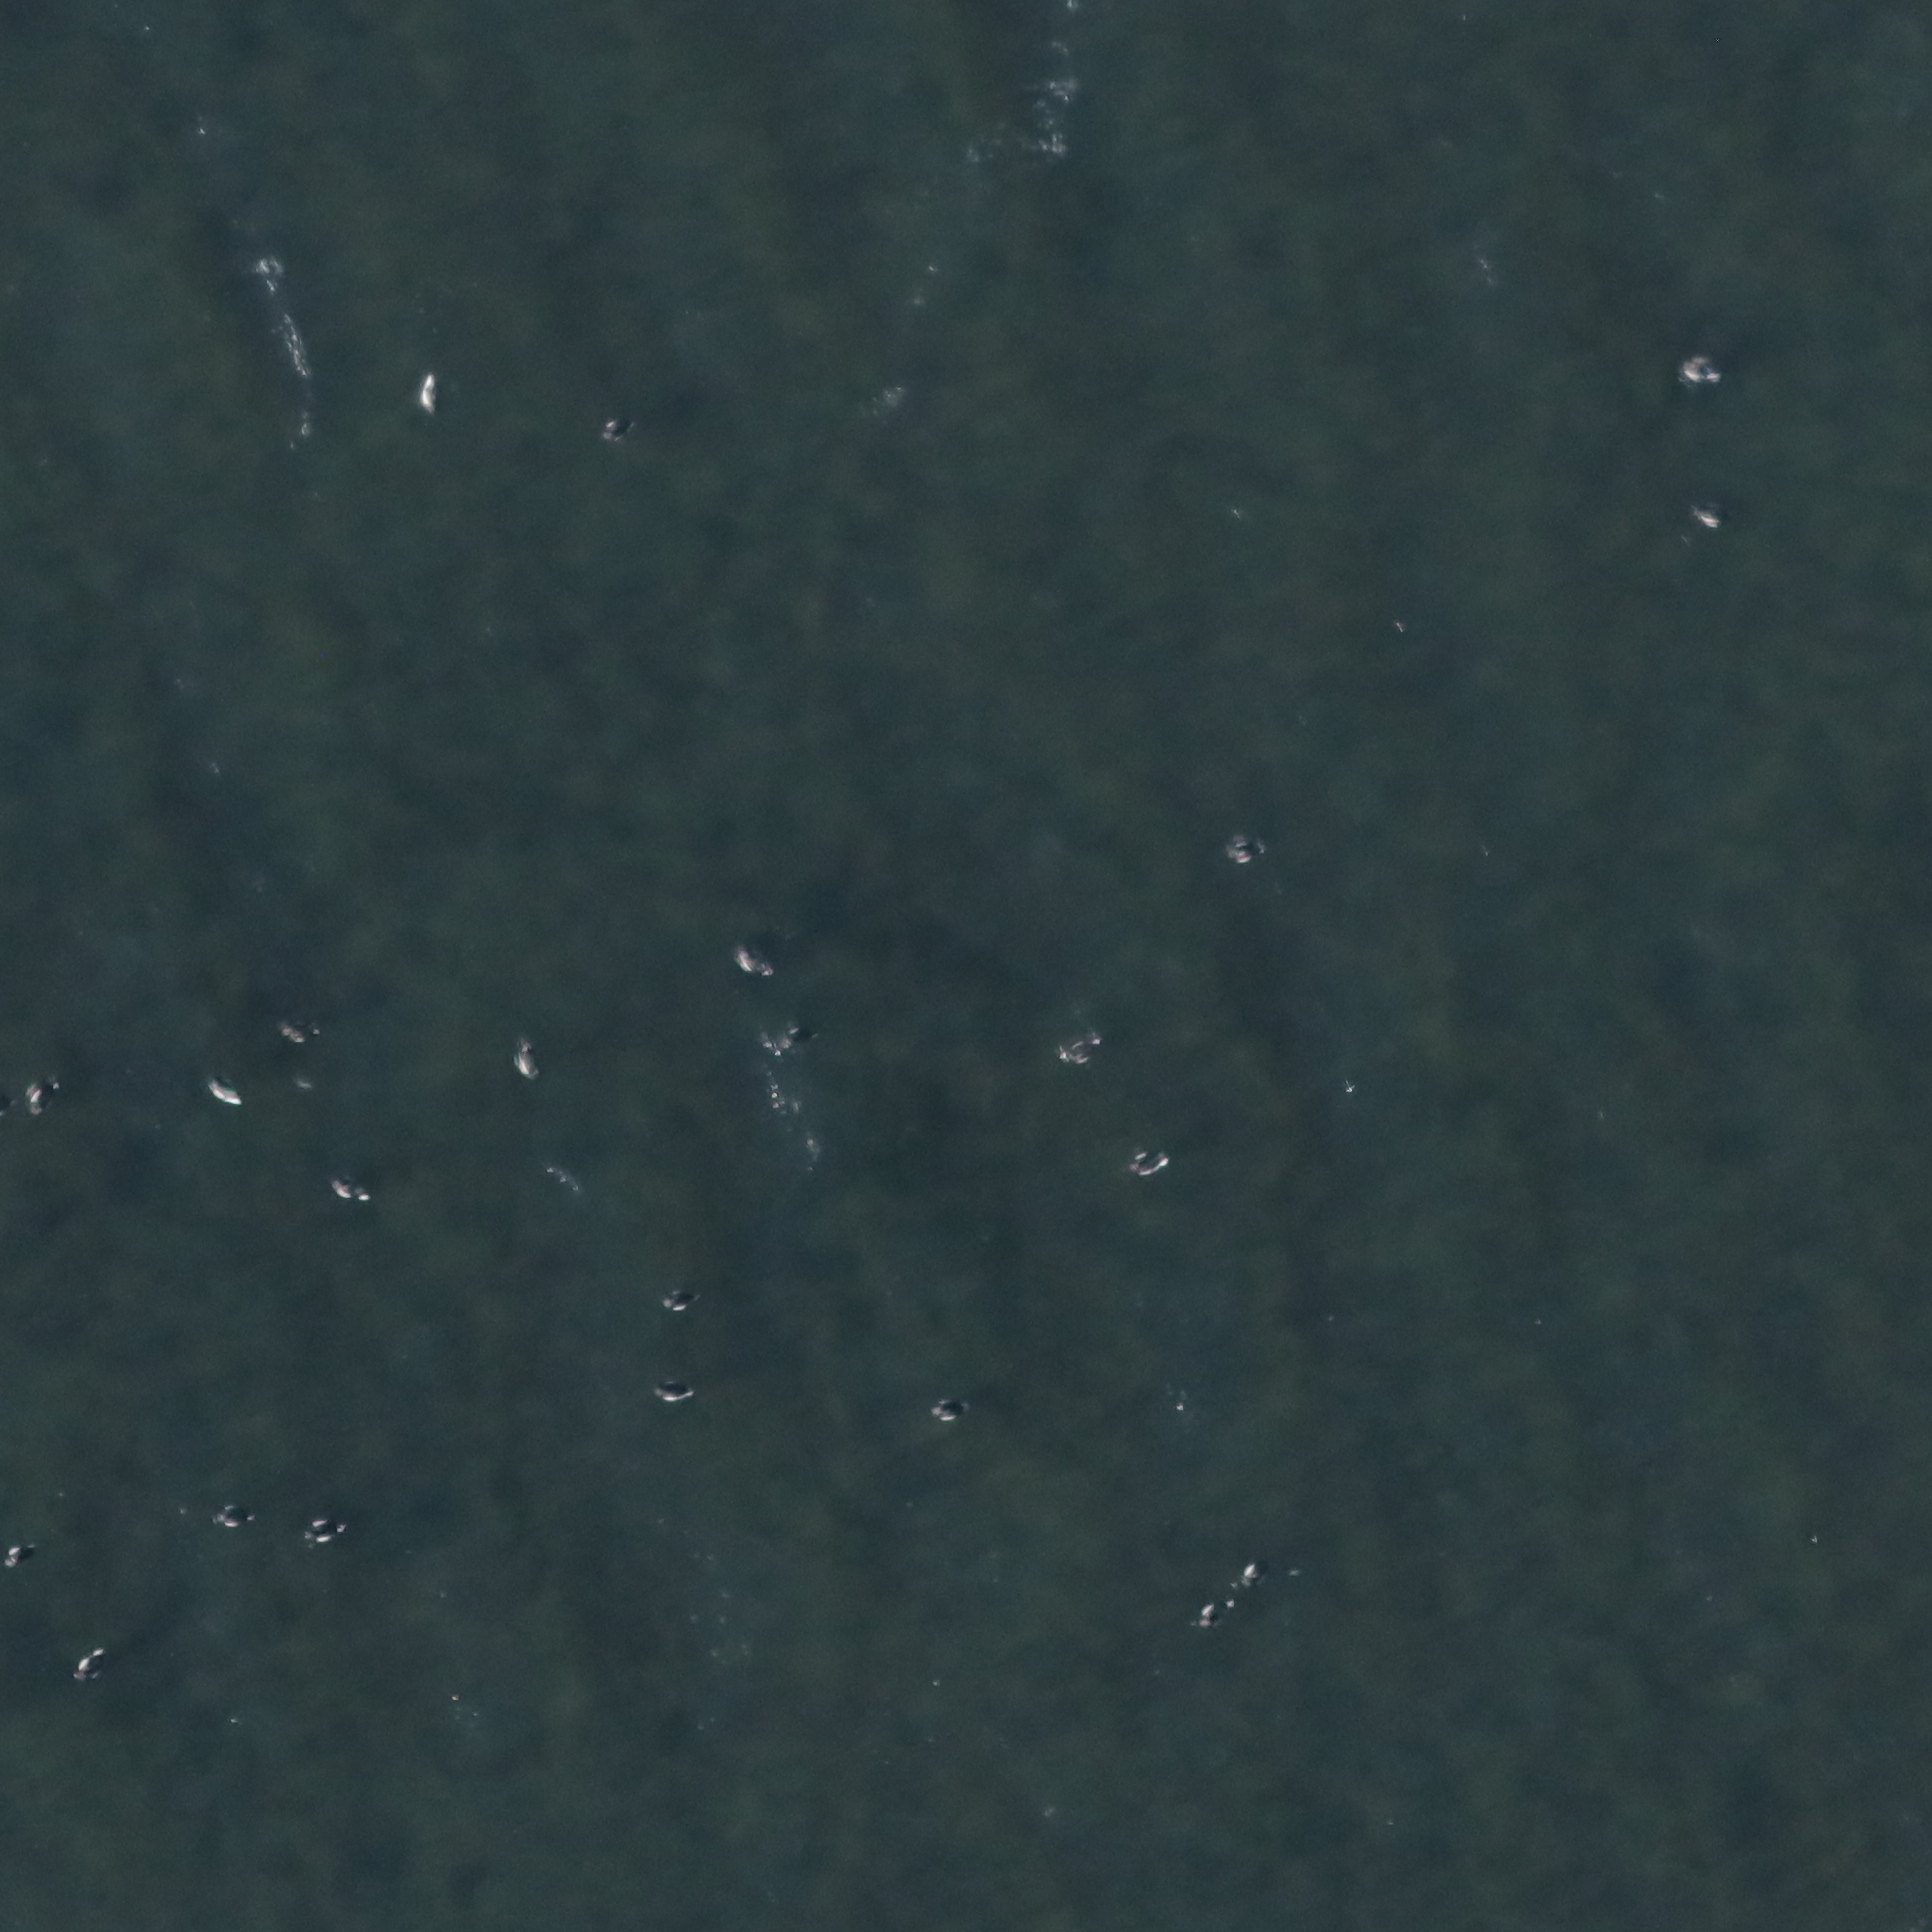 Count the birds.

23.